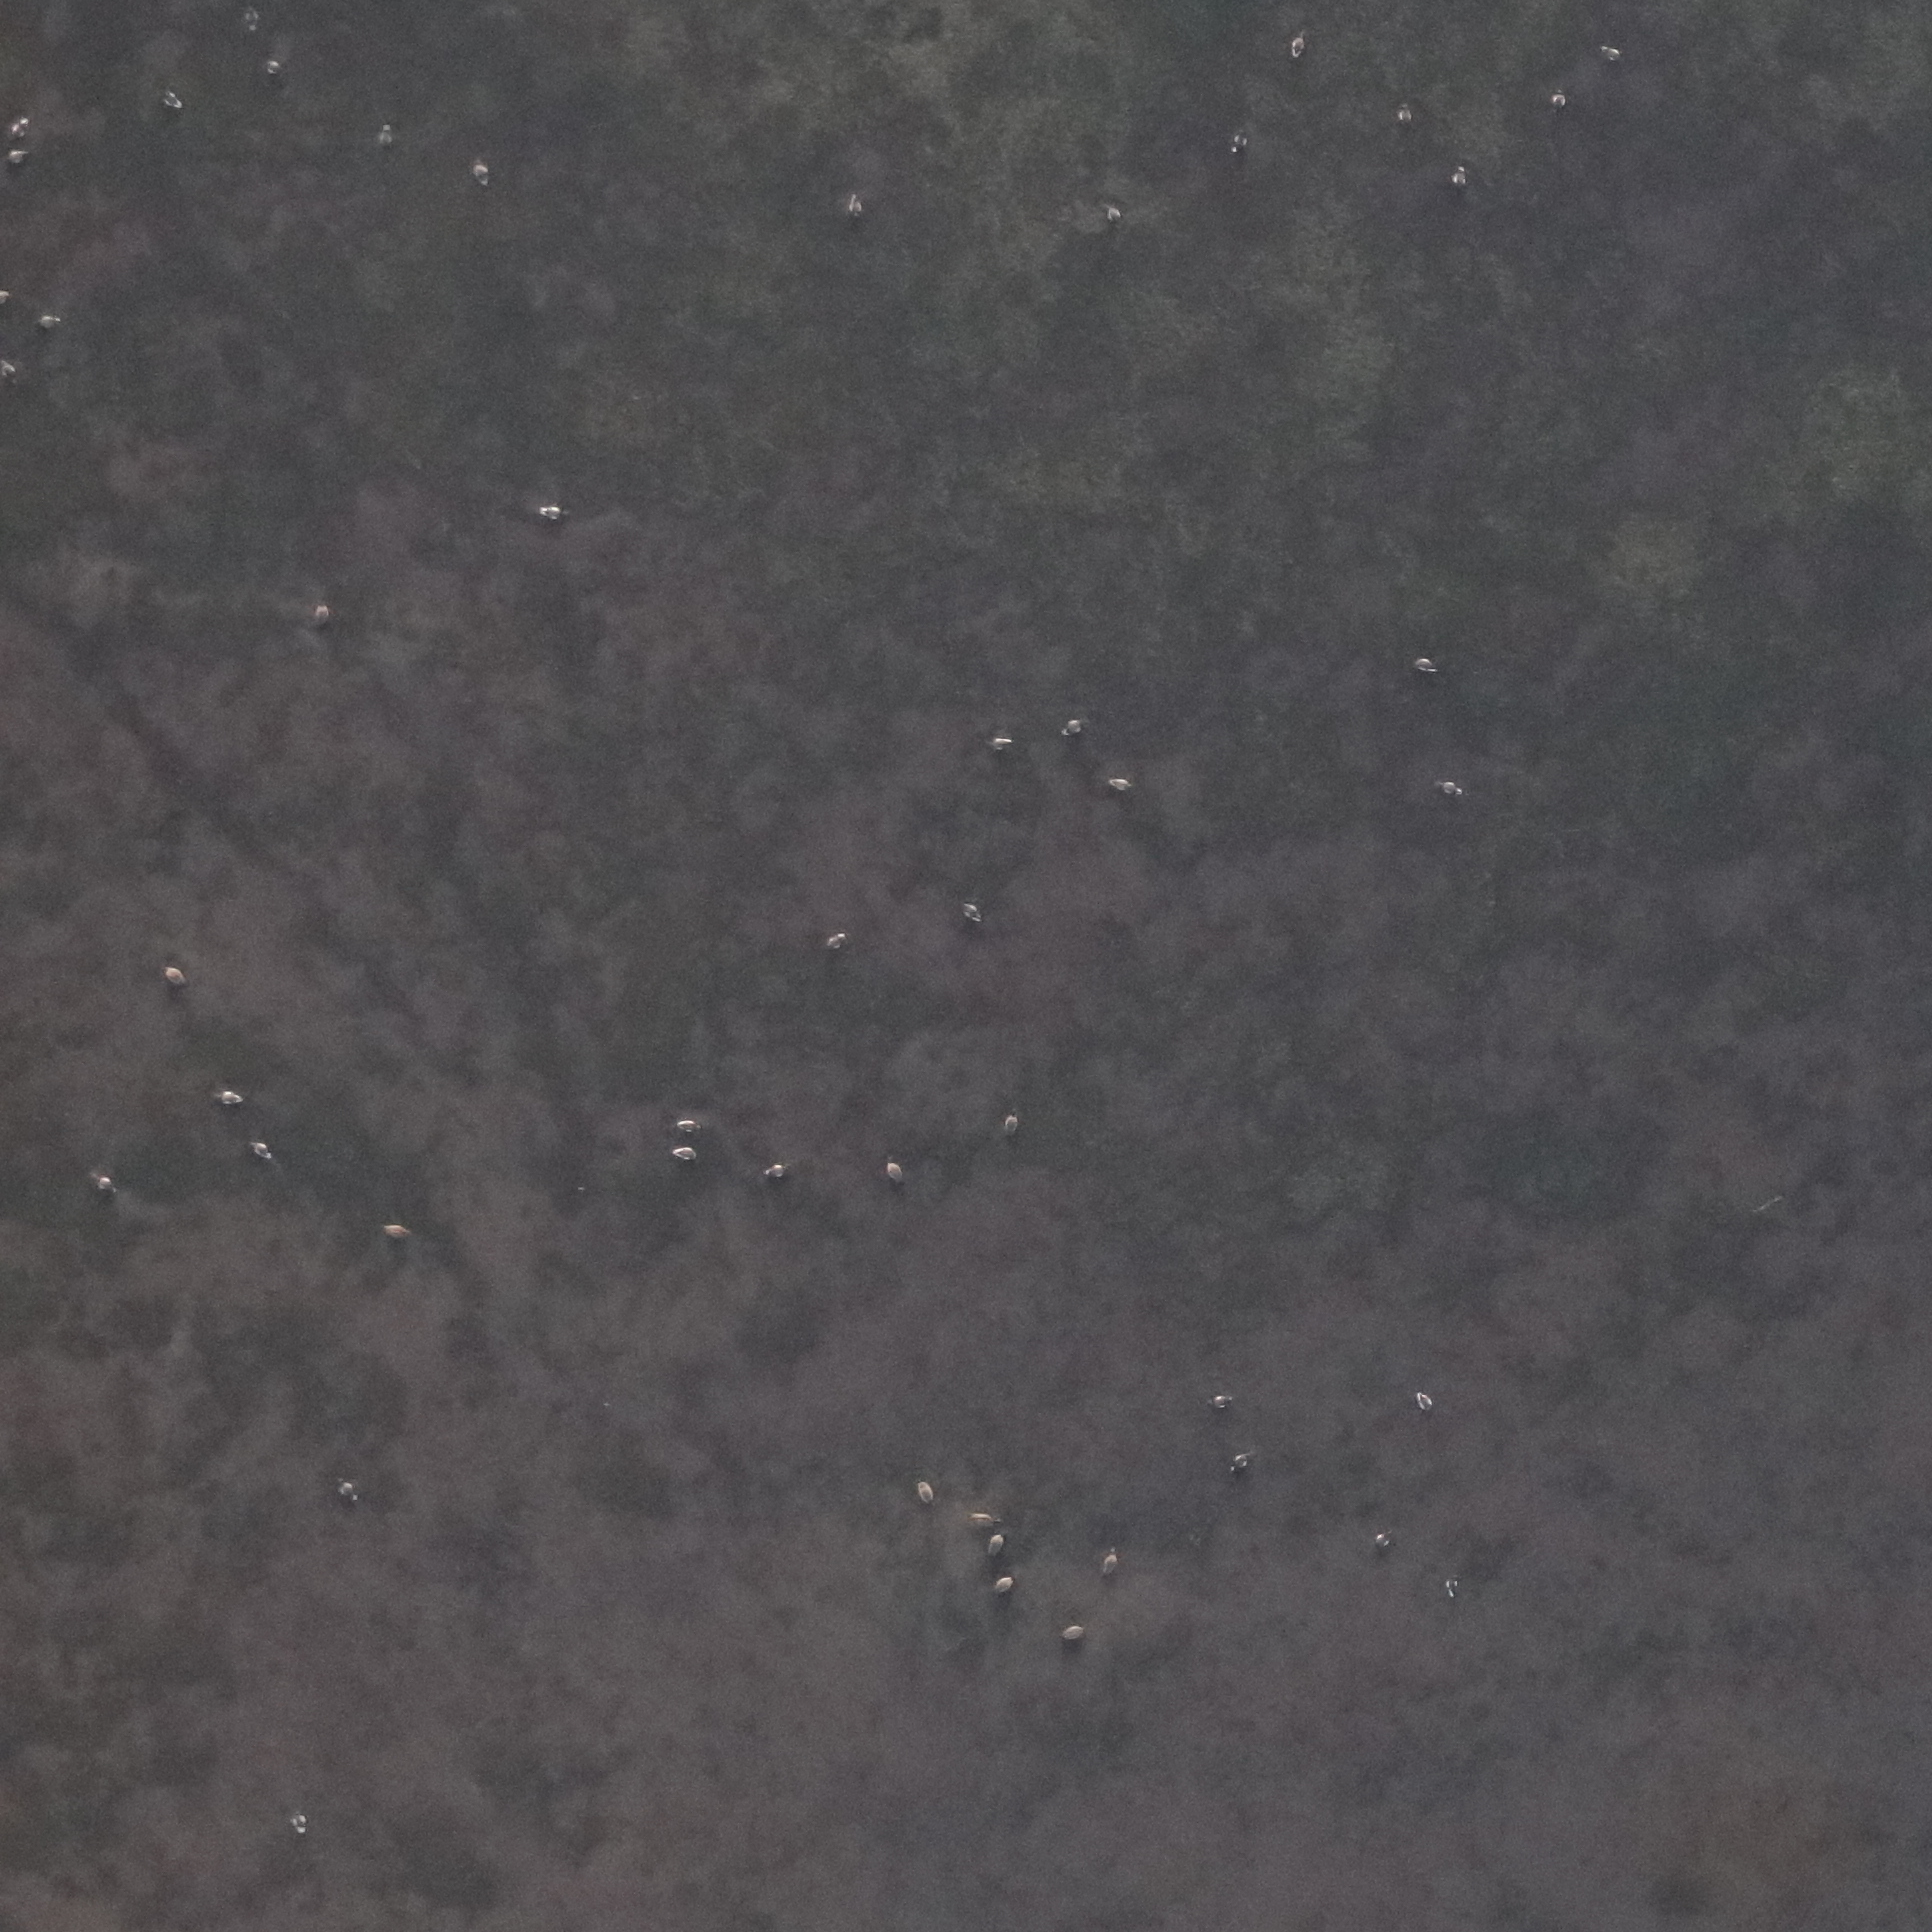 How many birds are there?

48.